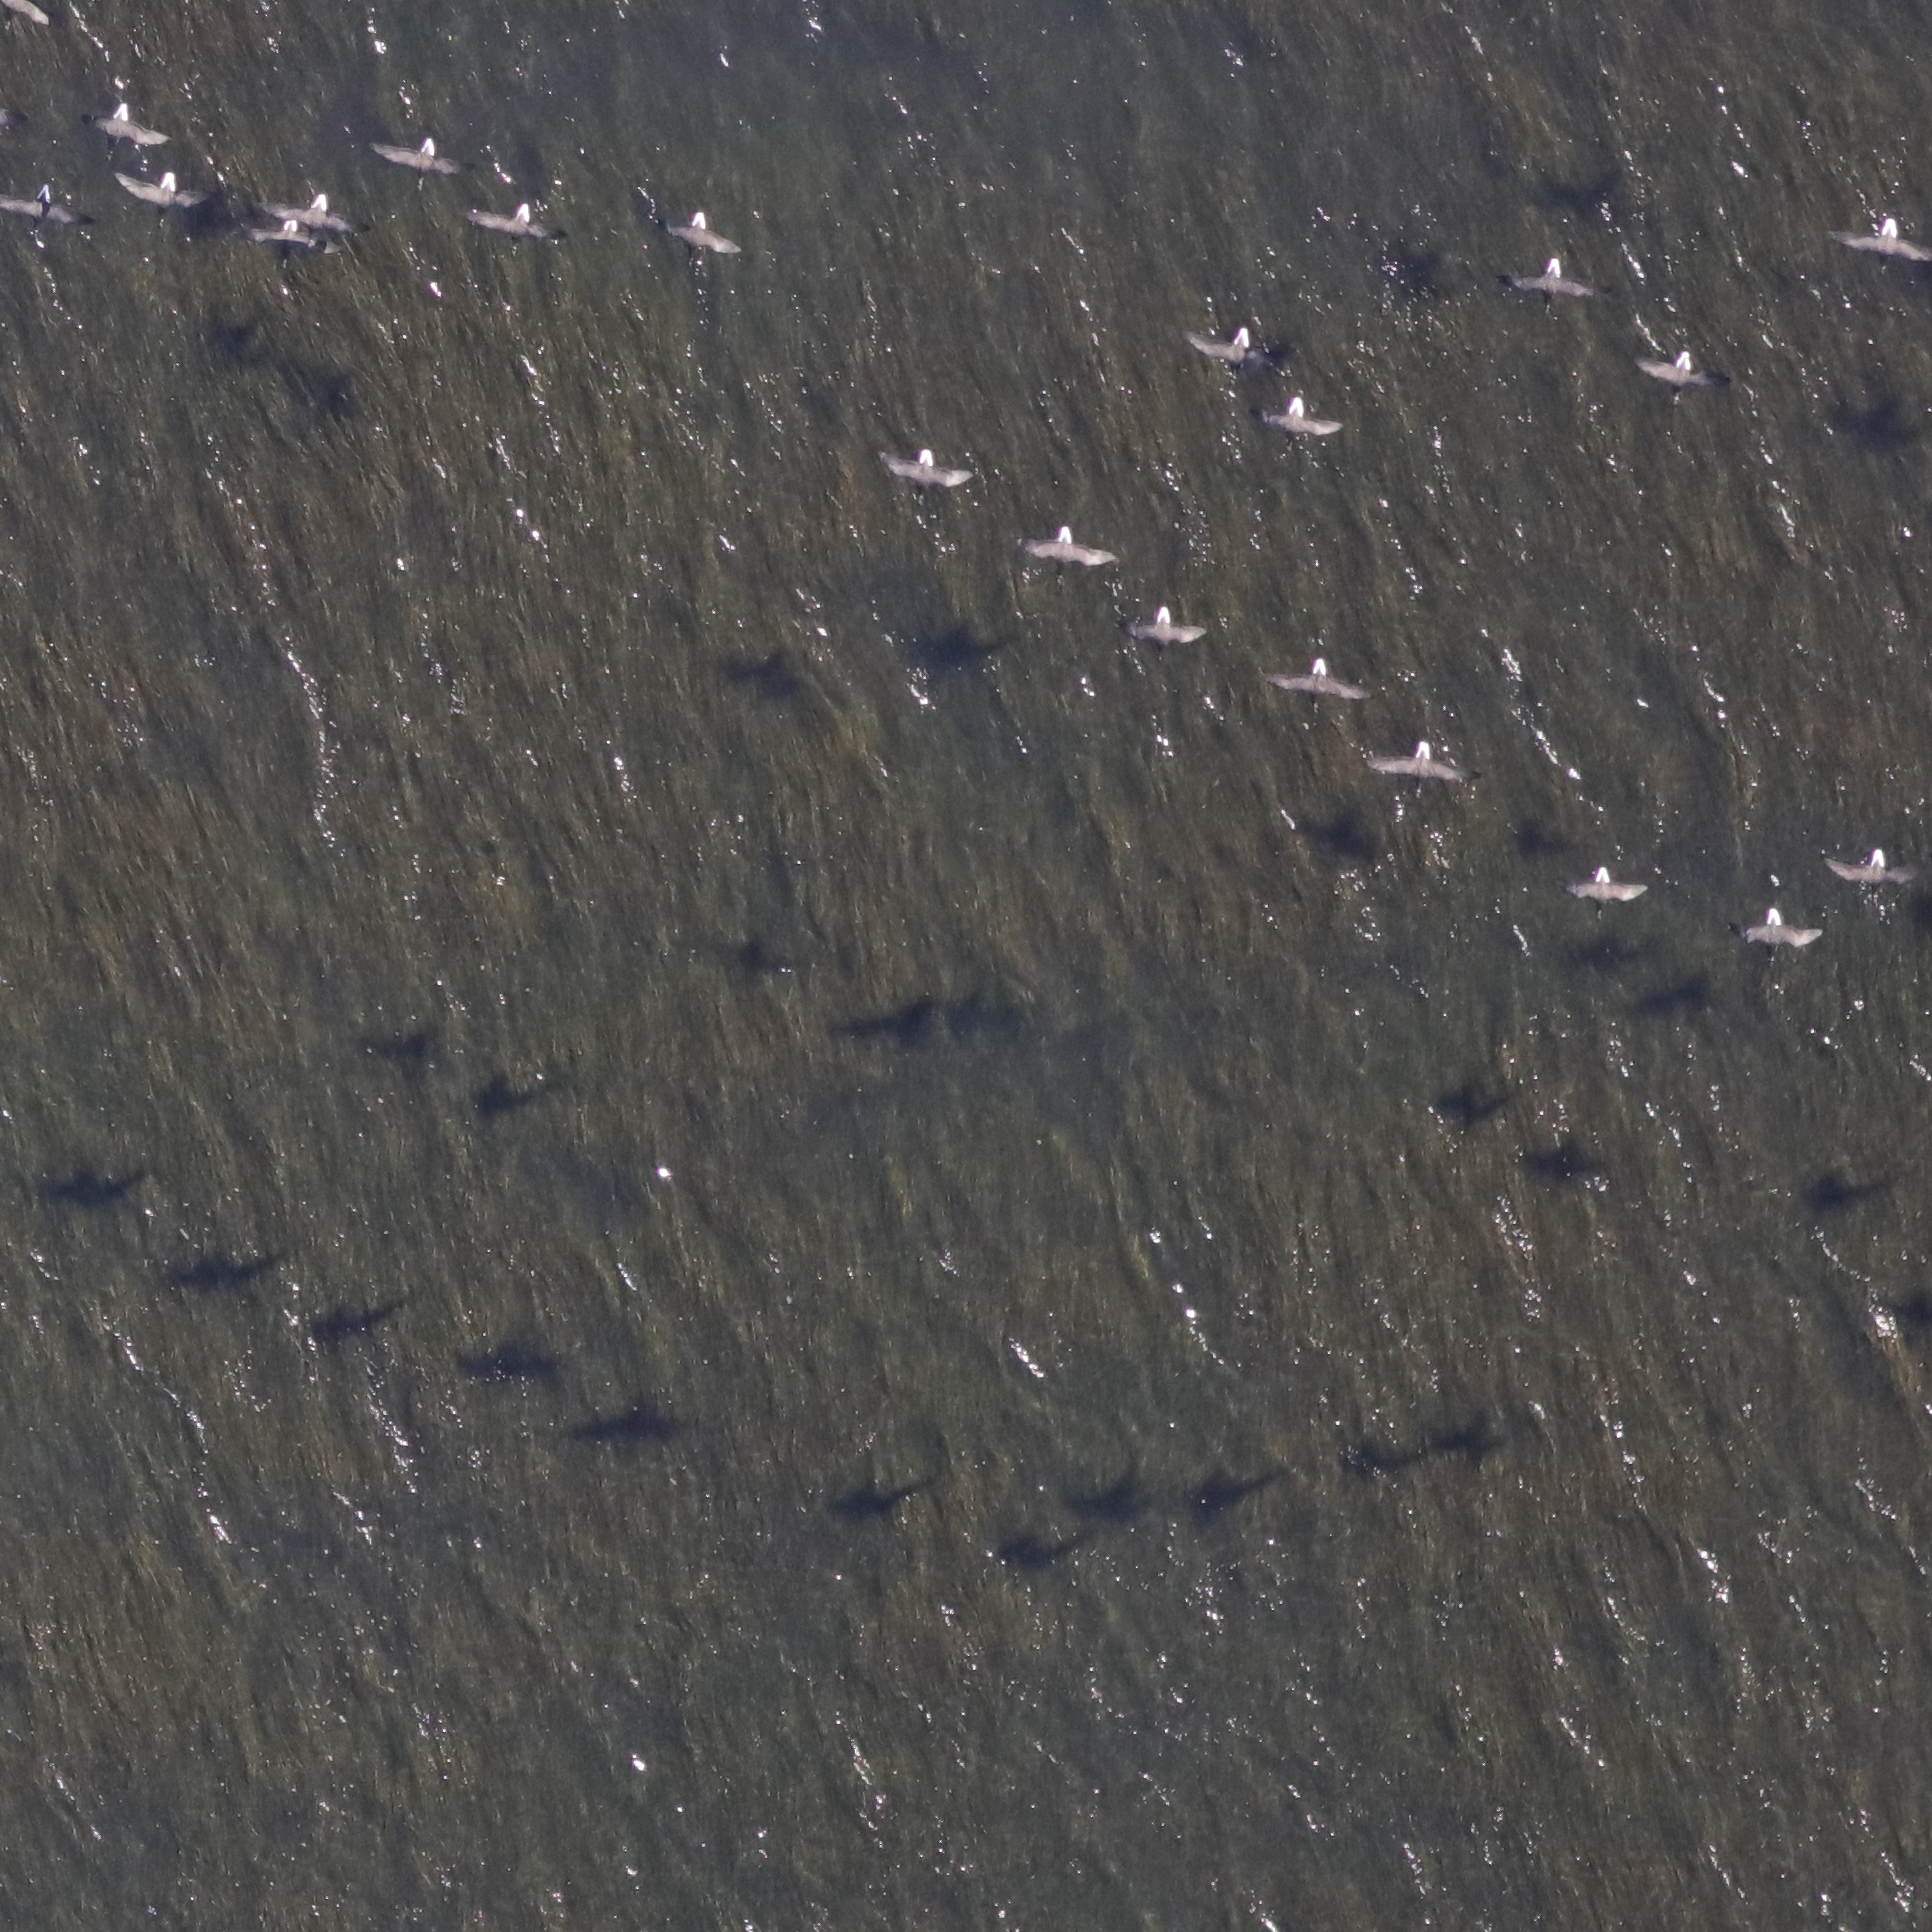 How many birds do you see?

21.